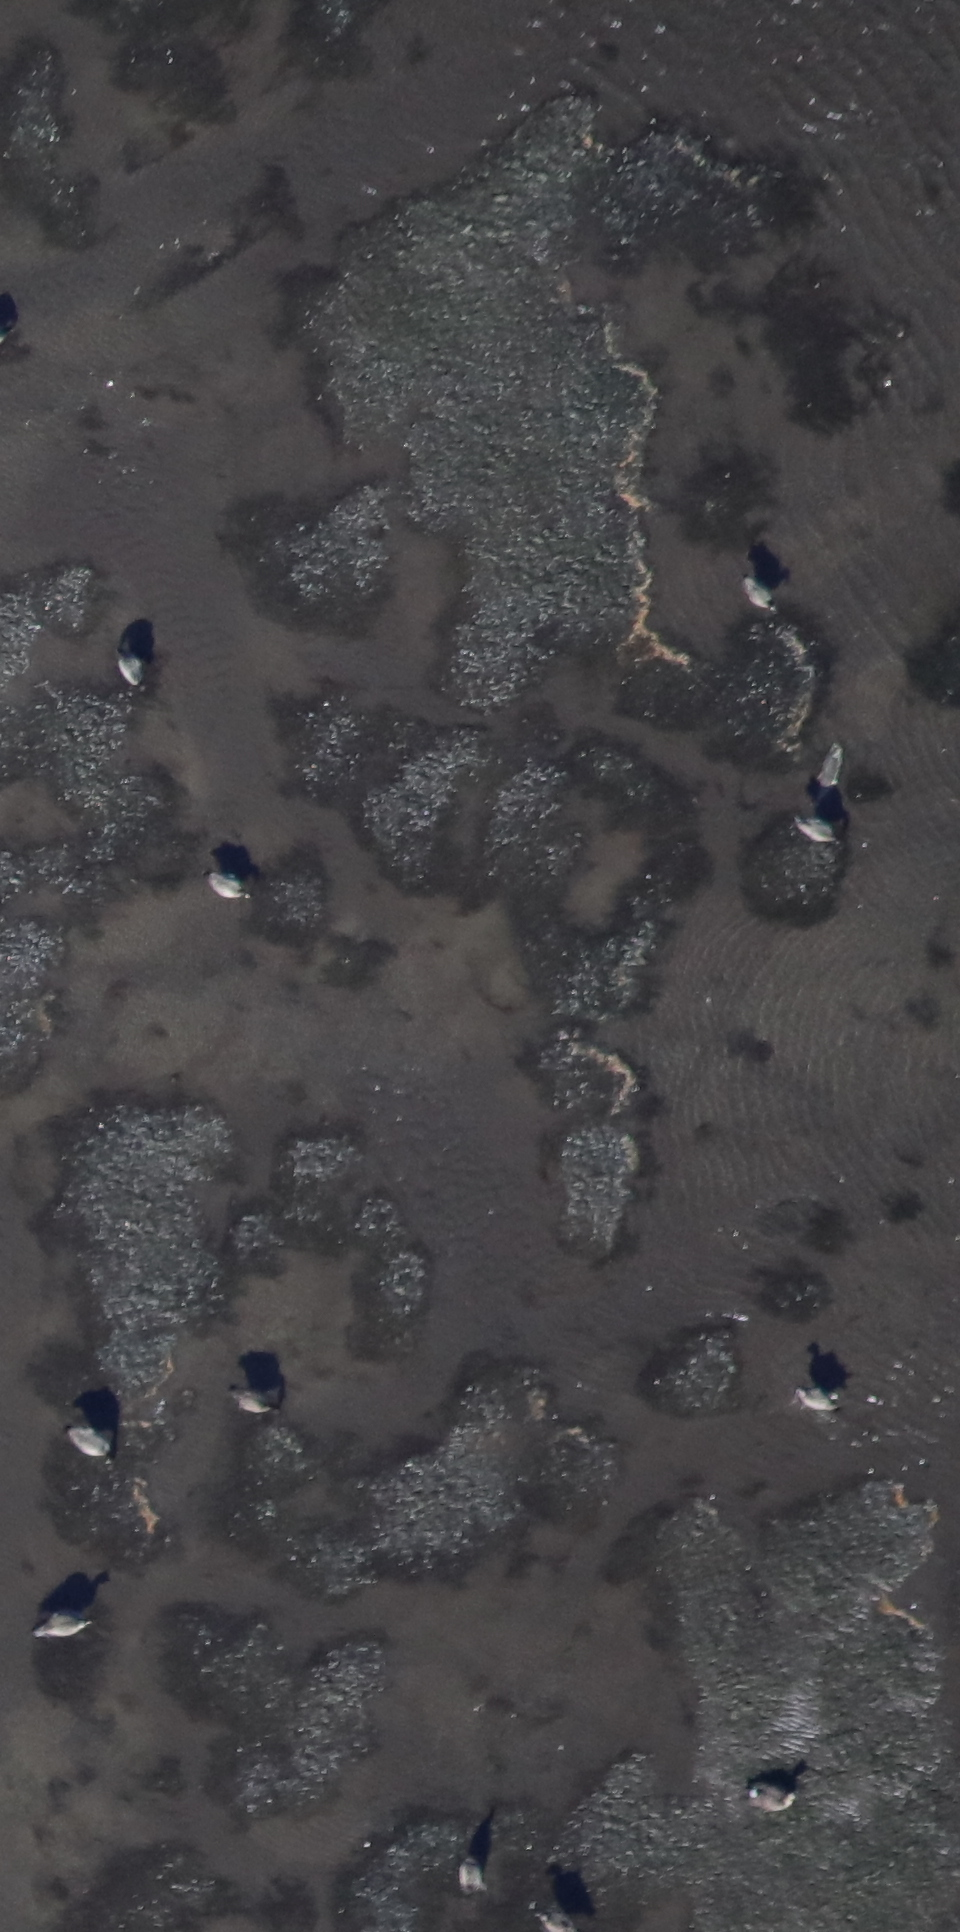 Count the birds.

12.